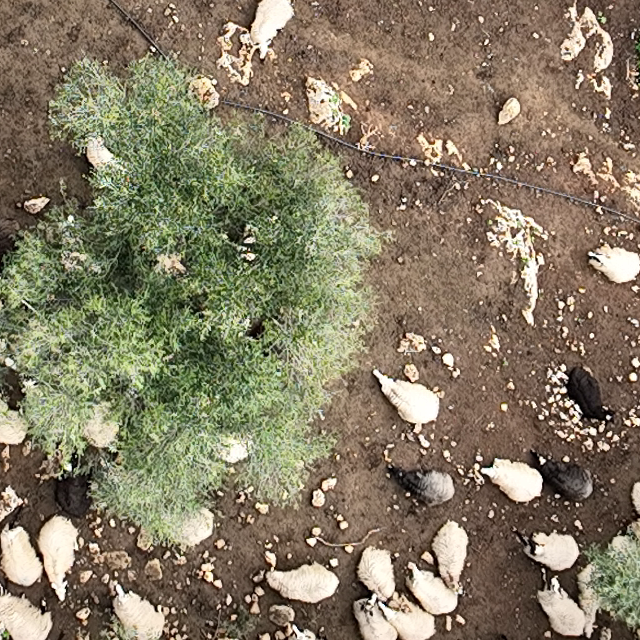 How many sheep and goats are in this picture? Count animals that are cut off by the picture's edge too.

29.